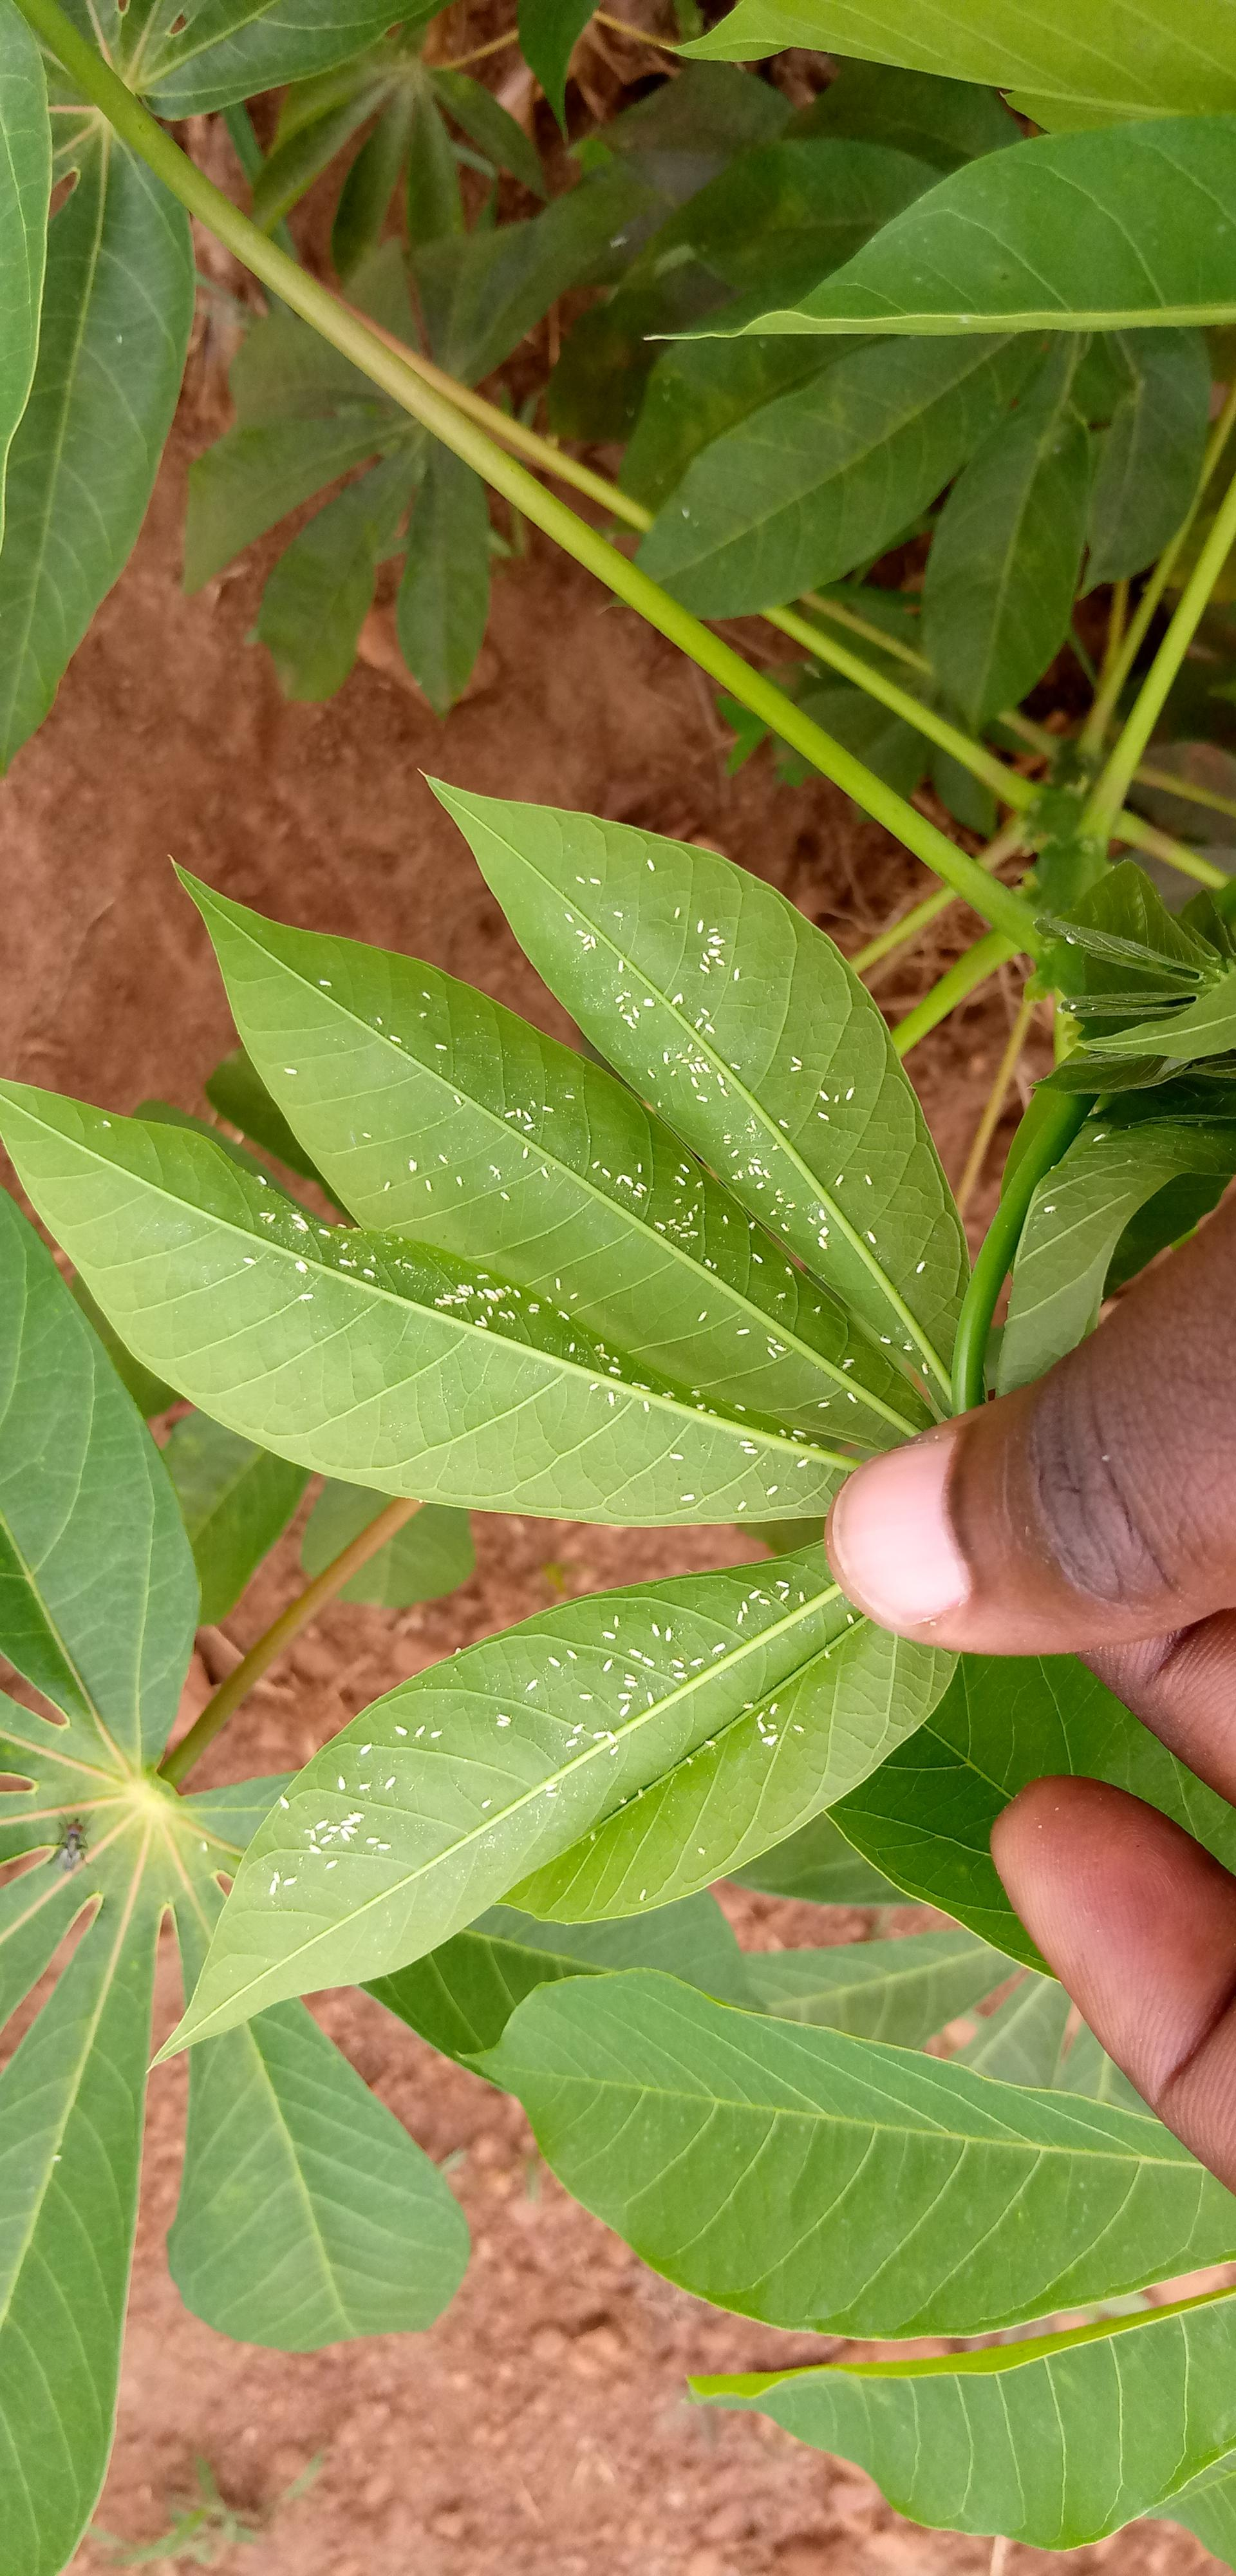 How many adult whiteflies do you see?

296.